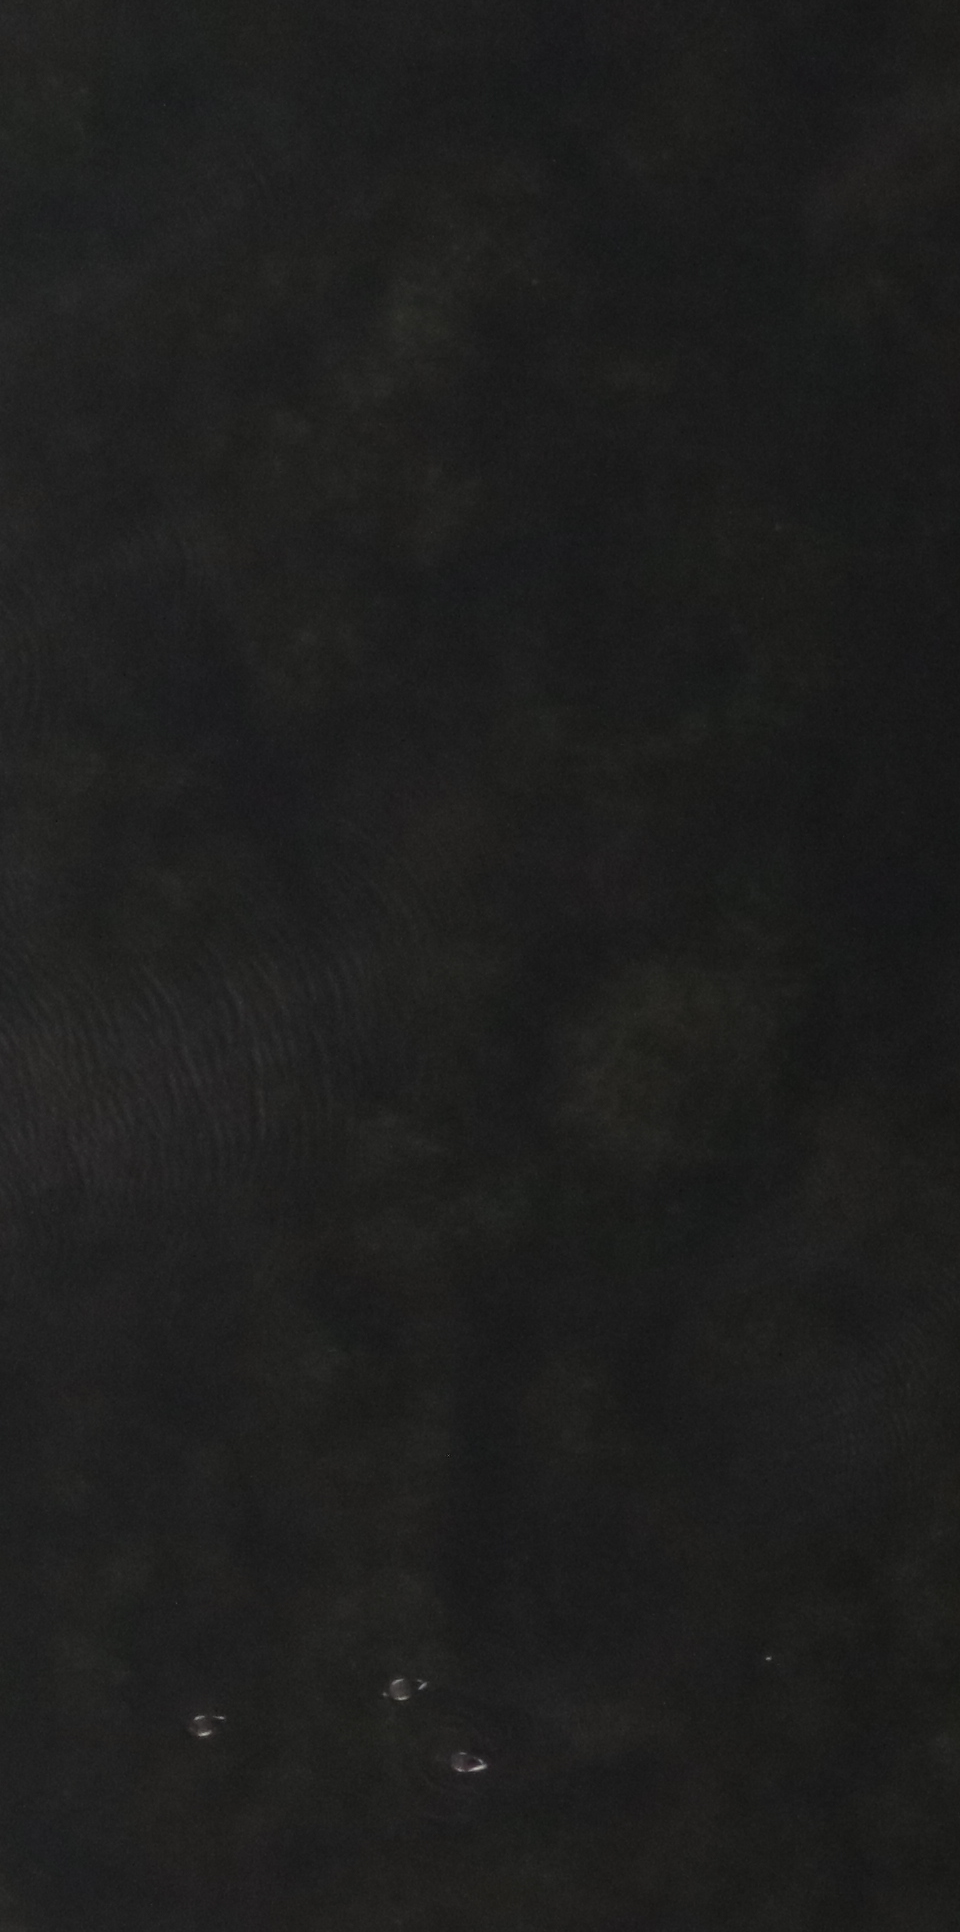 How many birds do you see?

3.